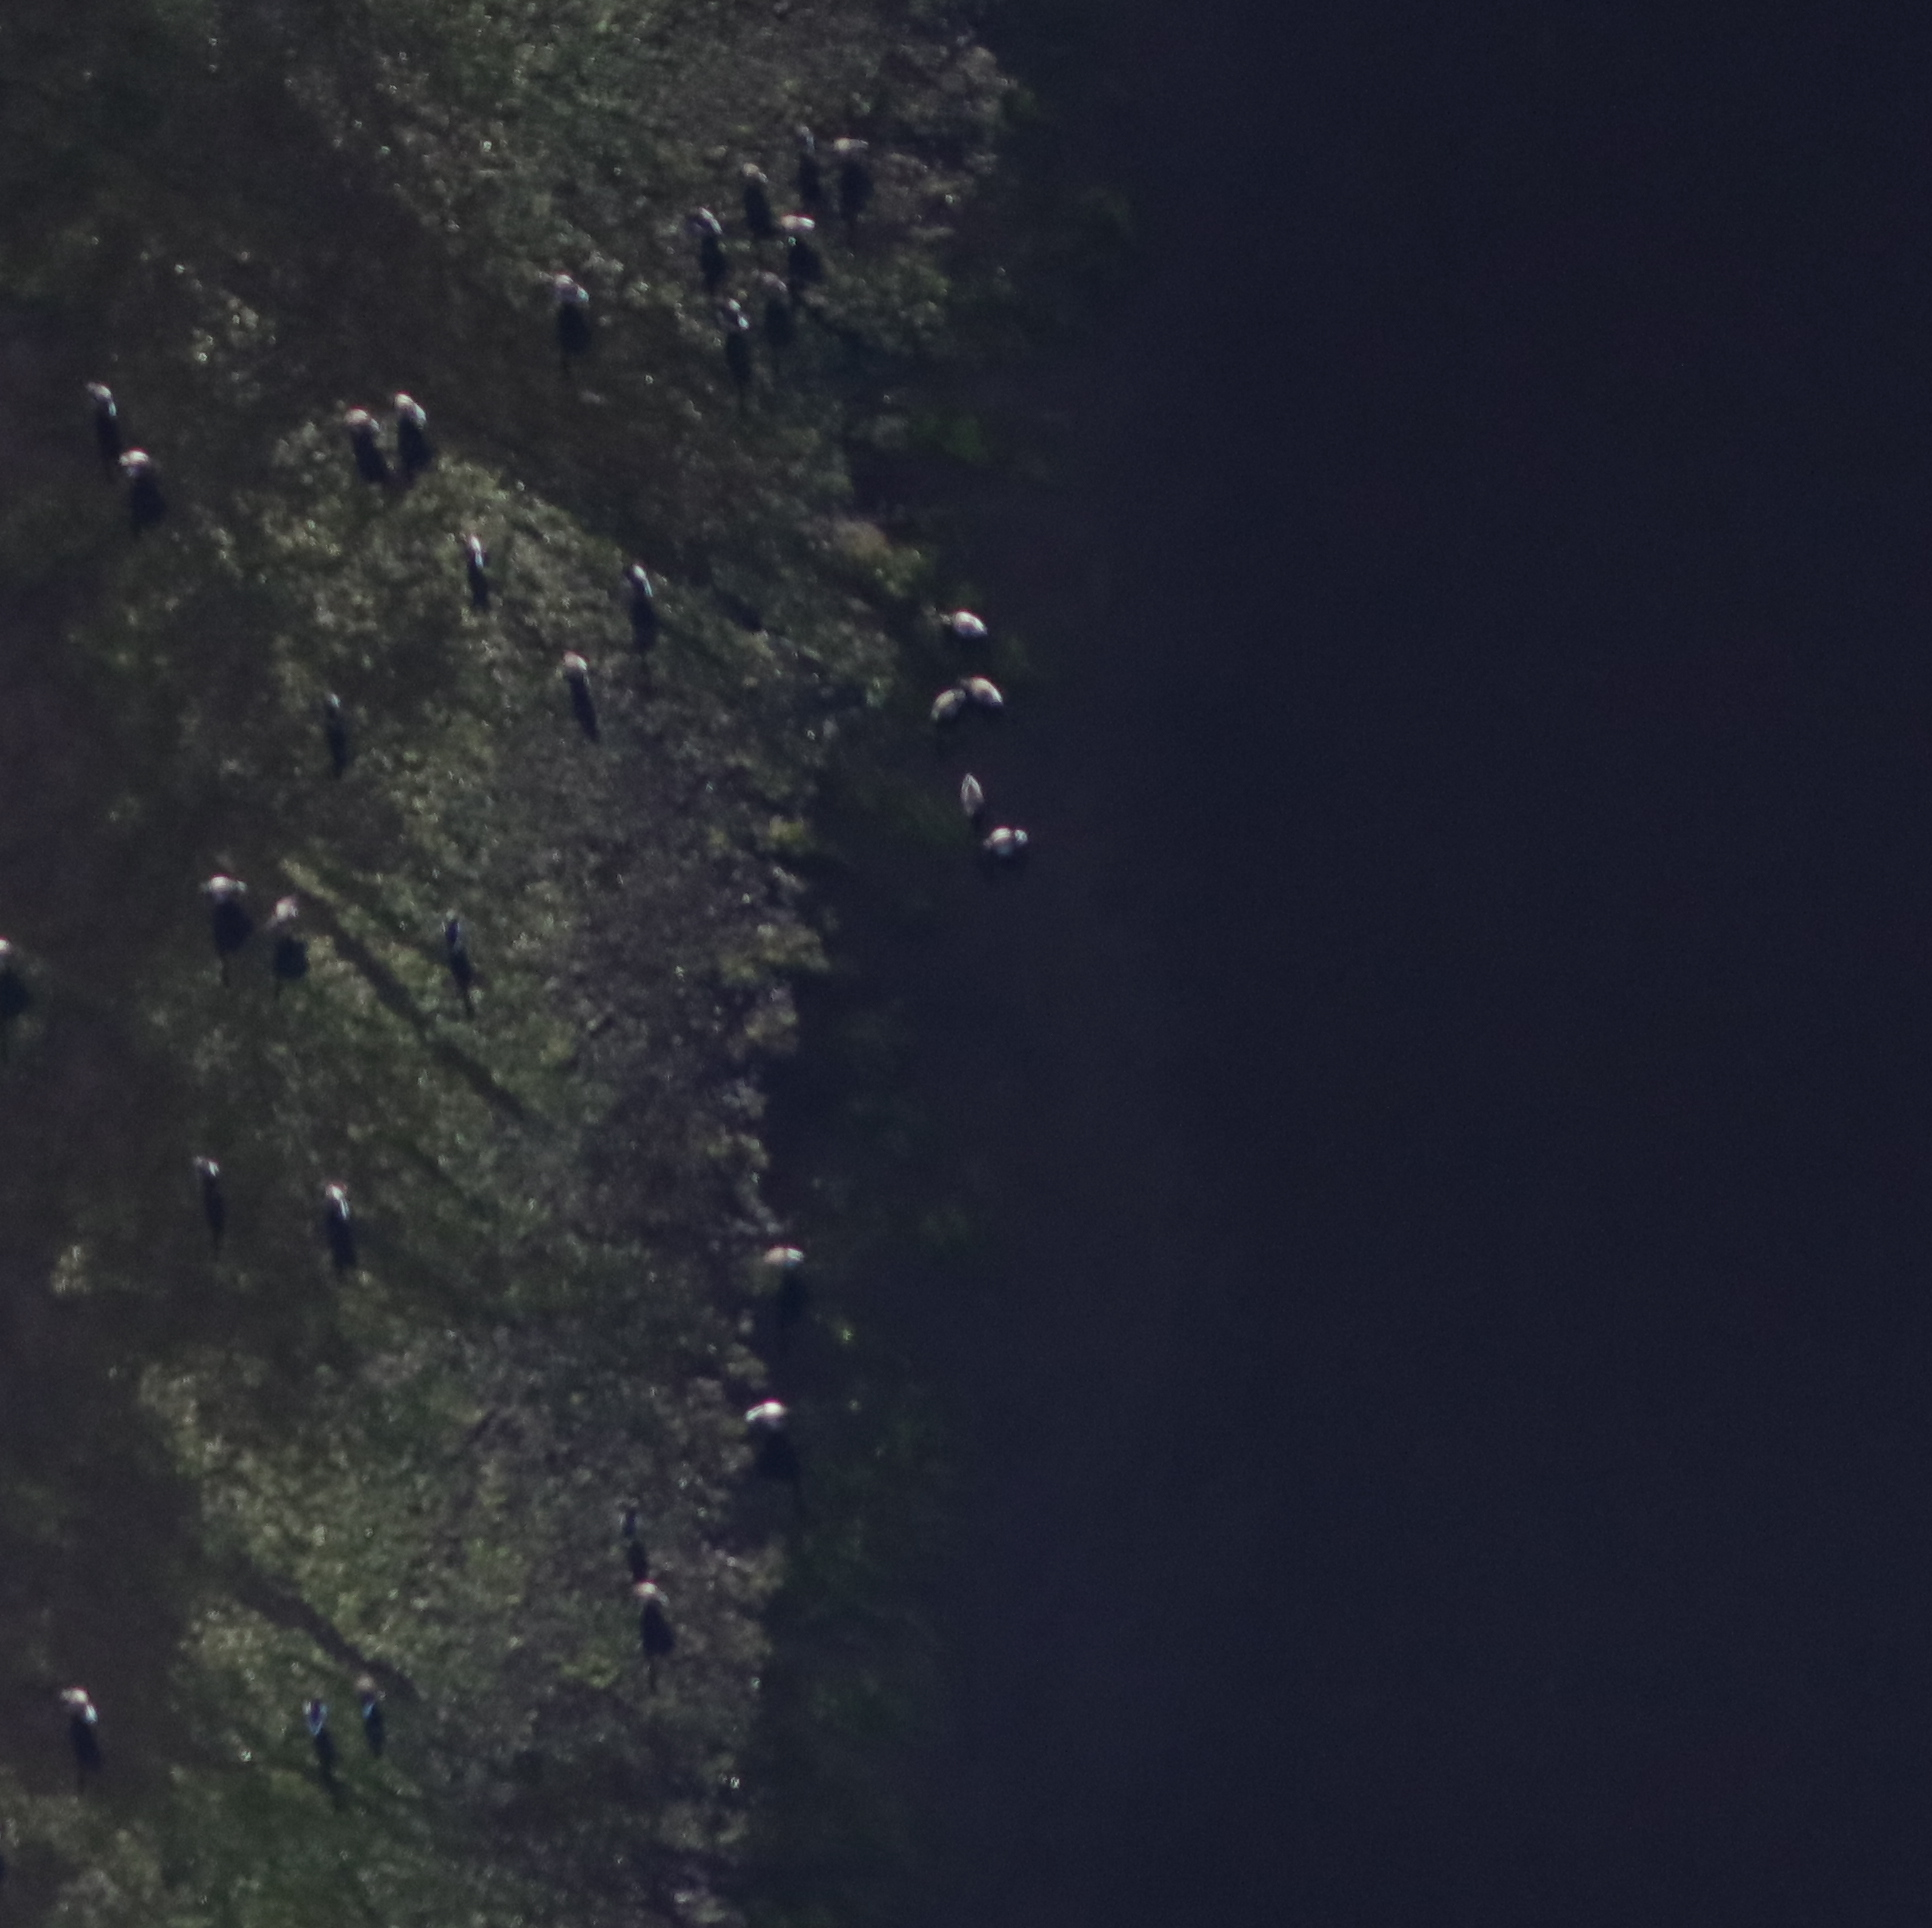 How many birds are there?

33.